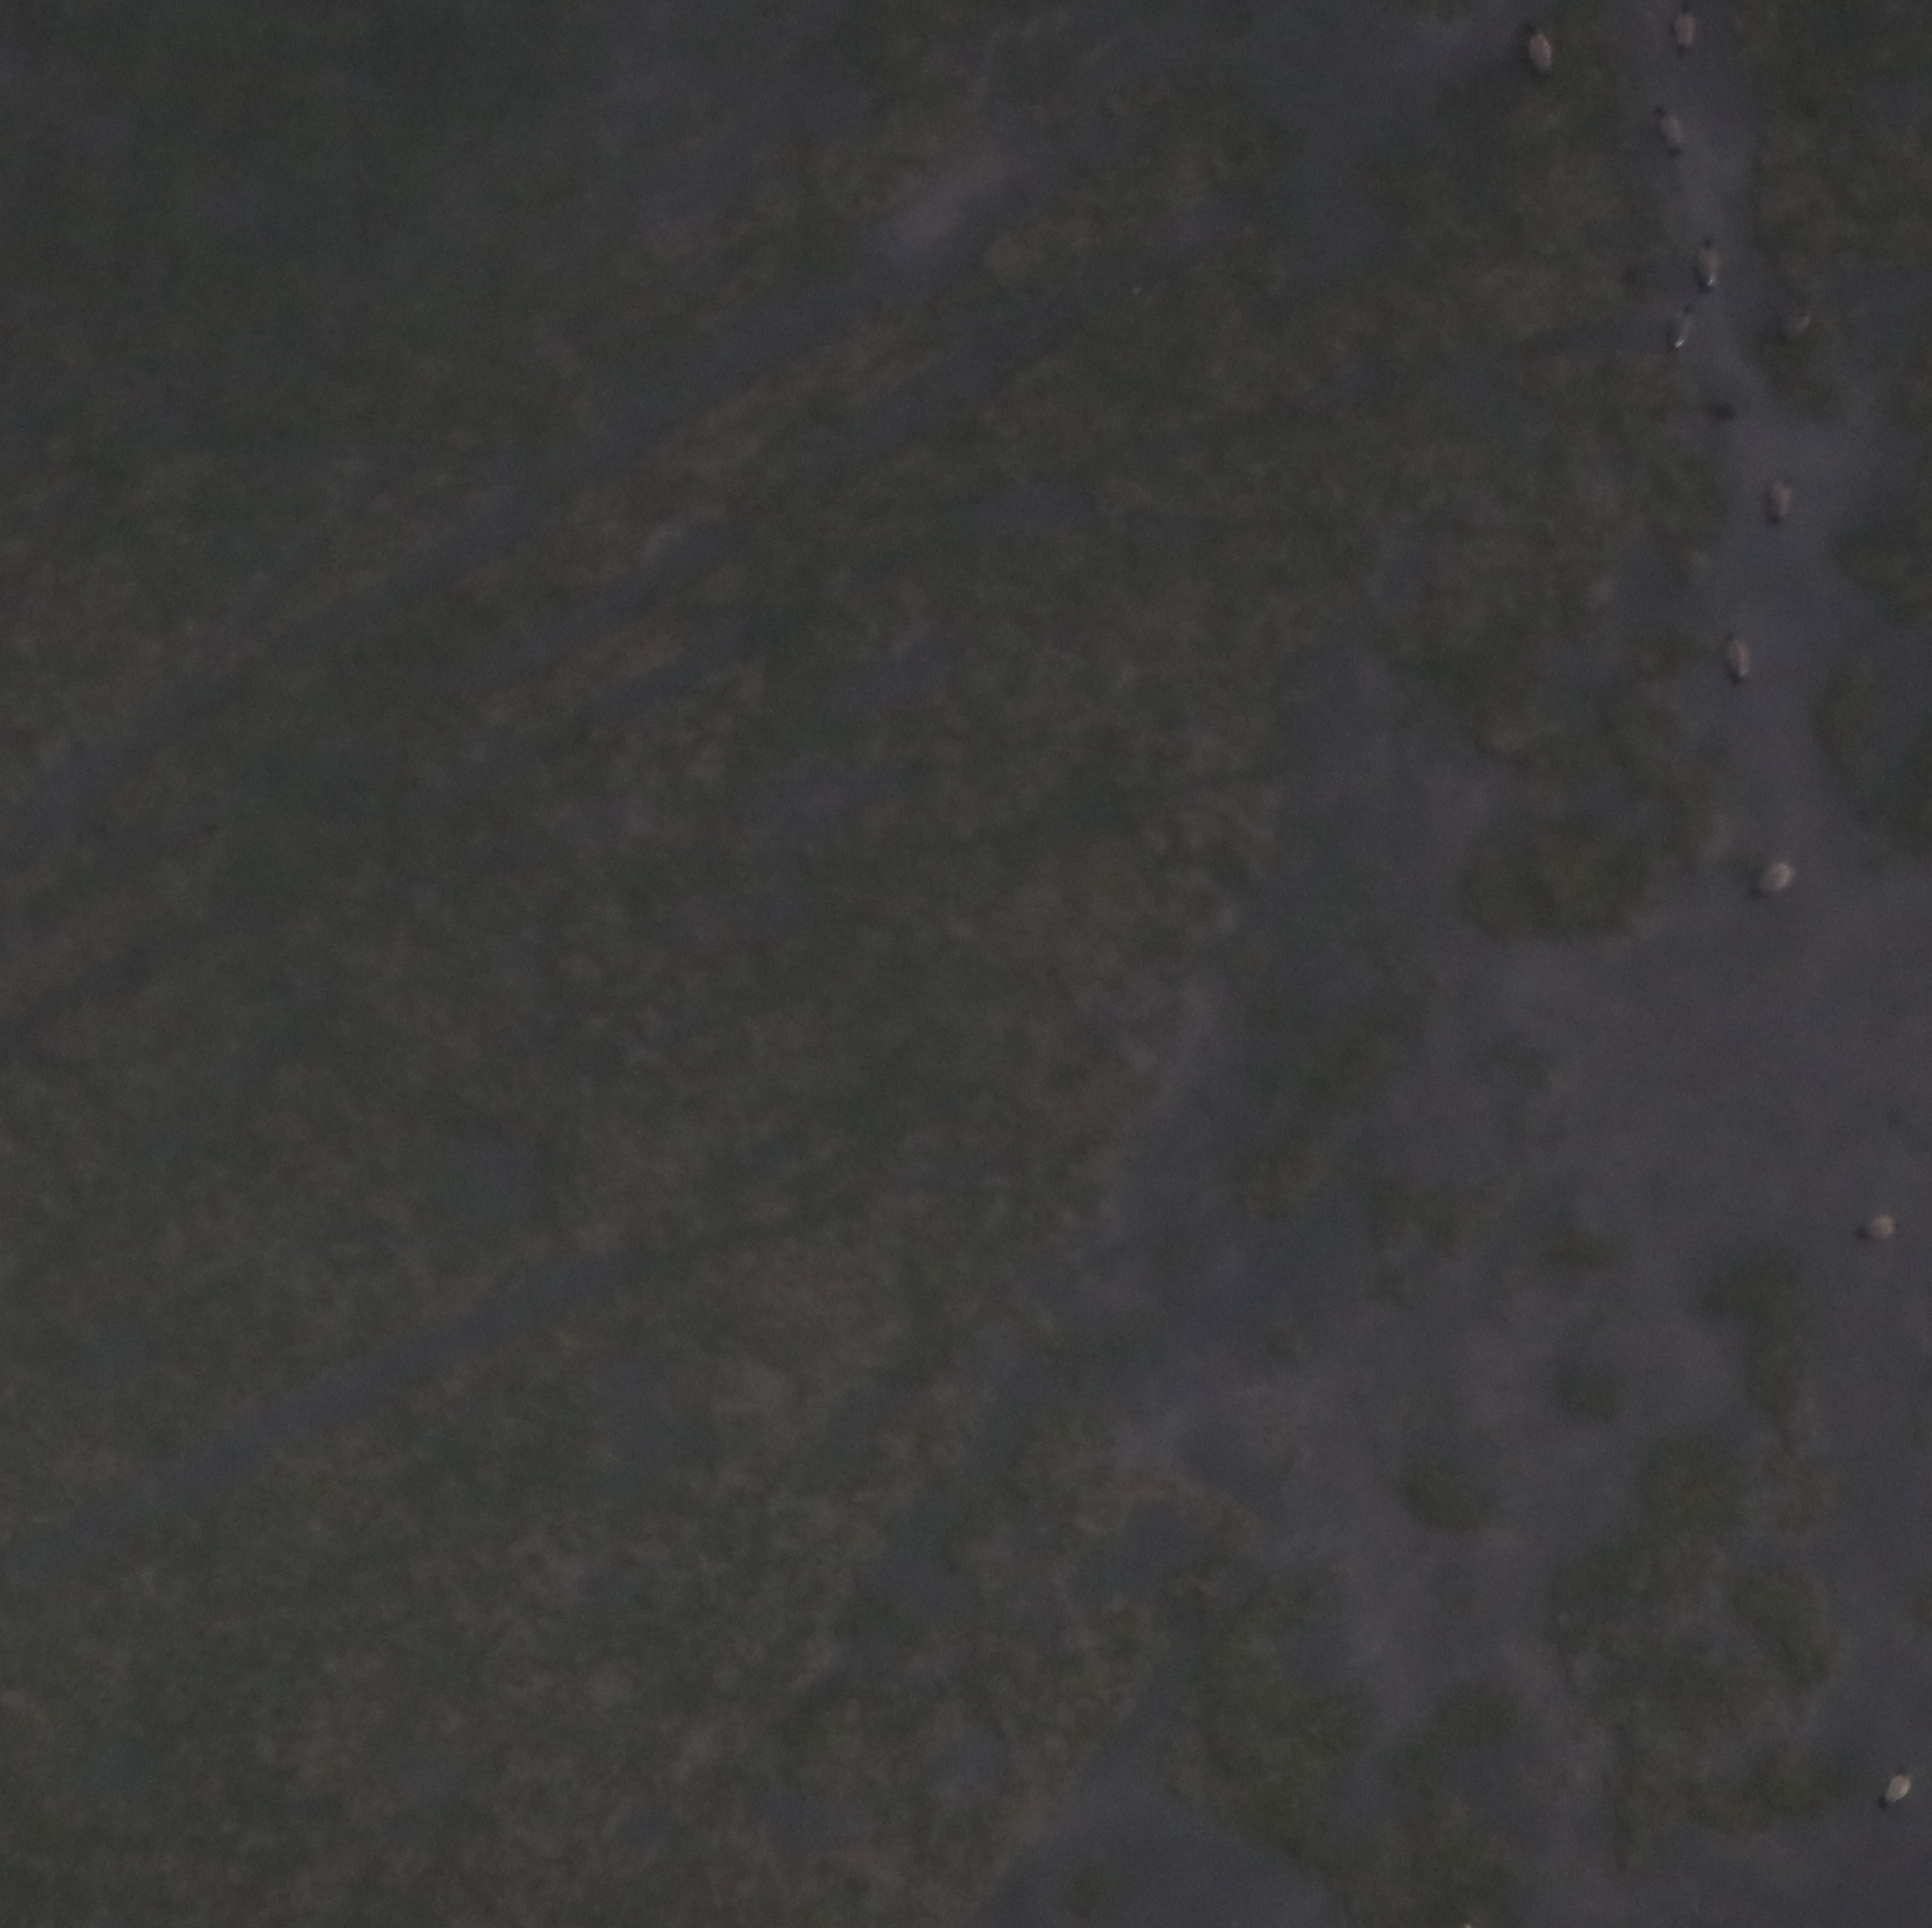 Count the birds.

11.